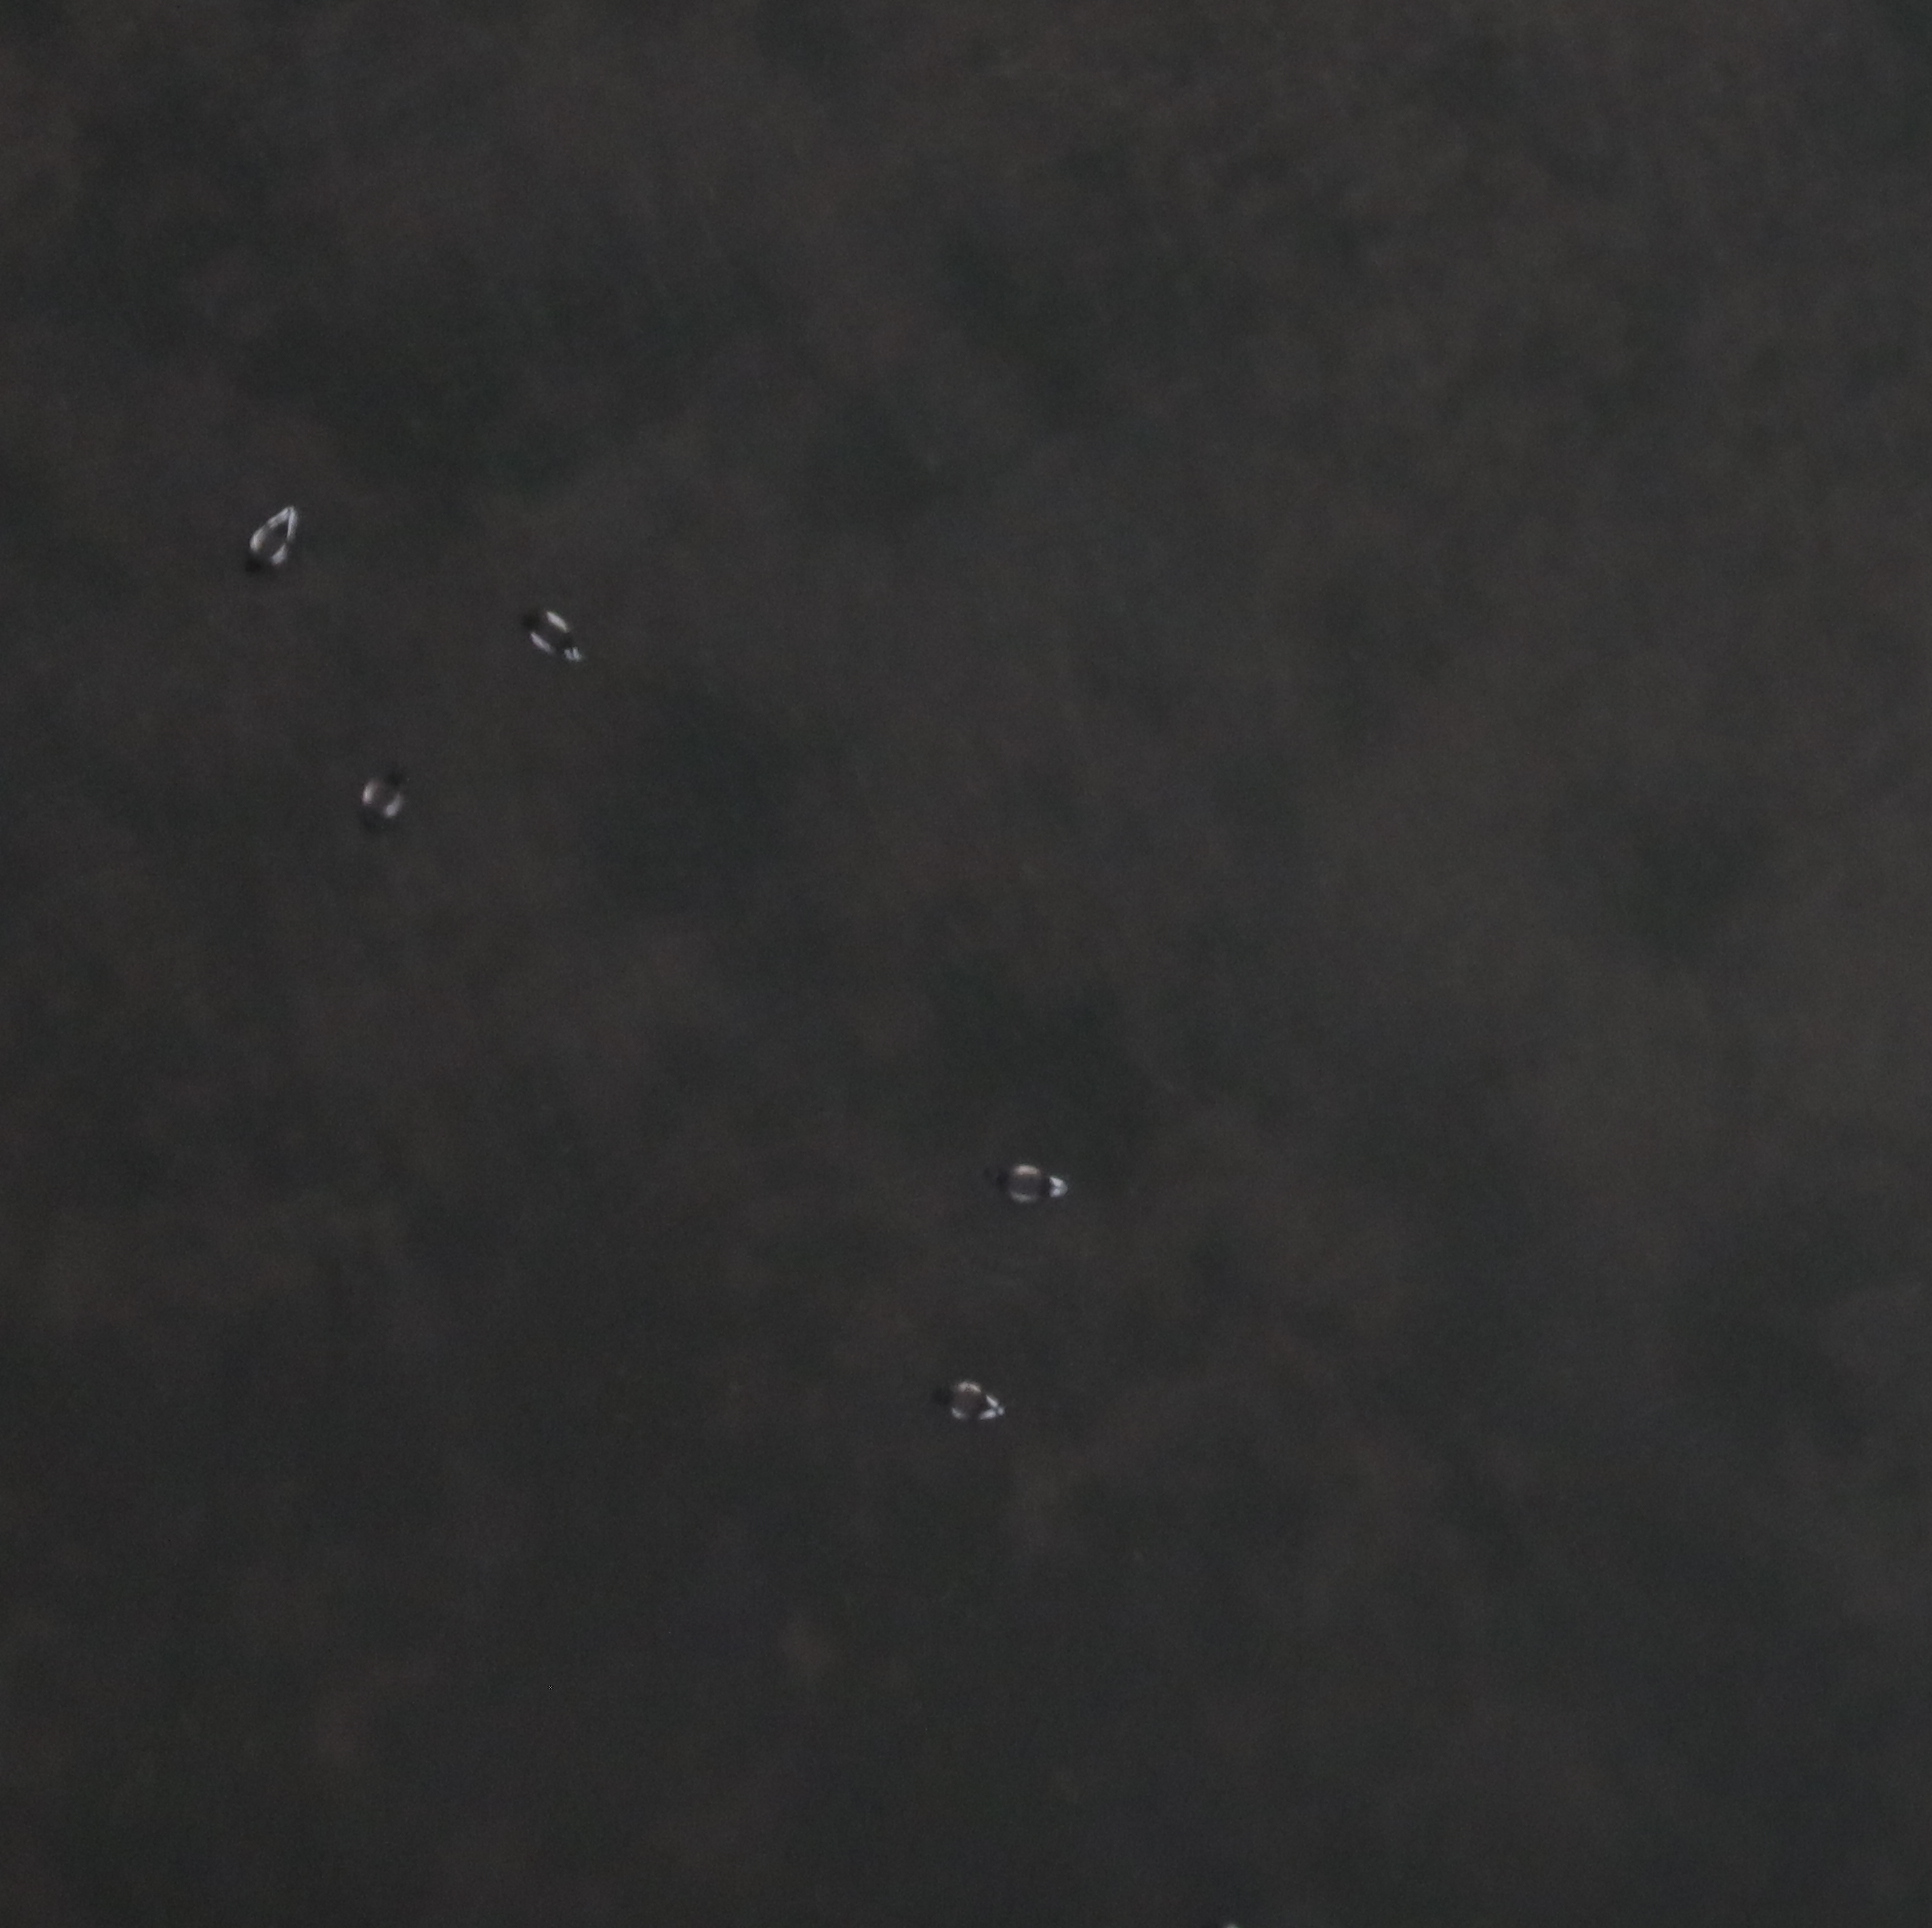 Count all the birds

5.